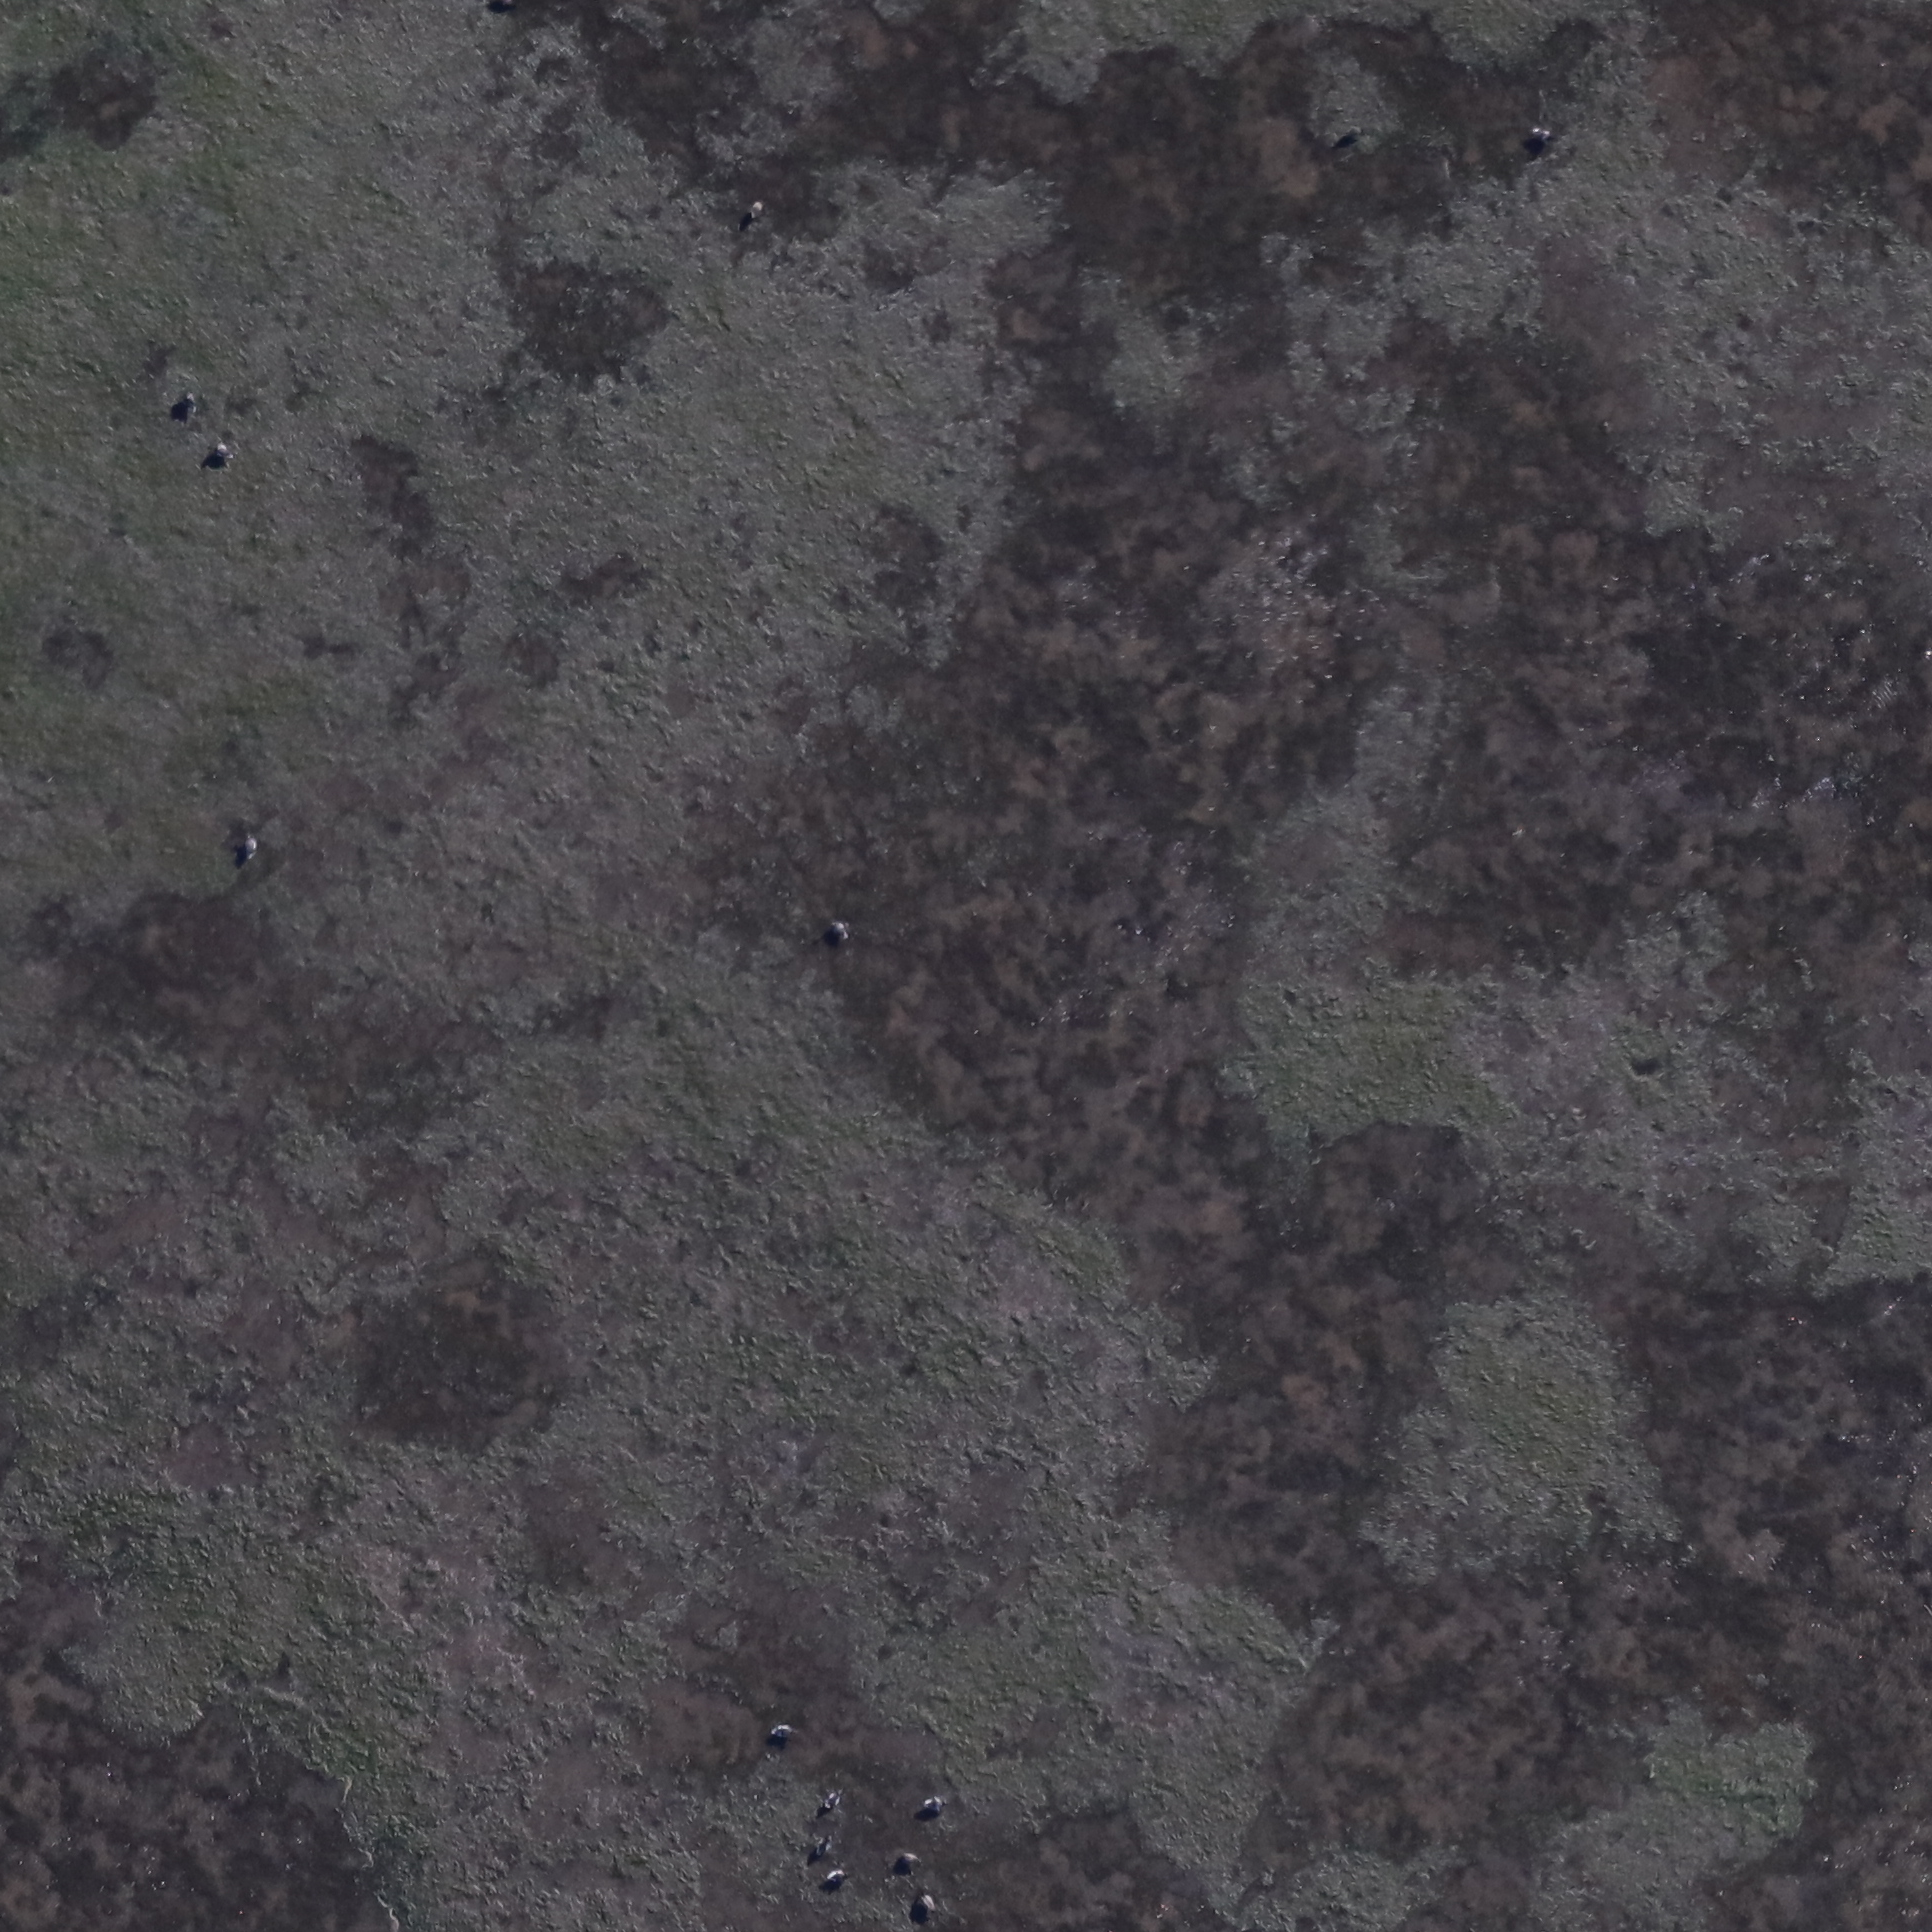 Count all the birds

14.